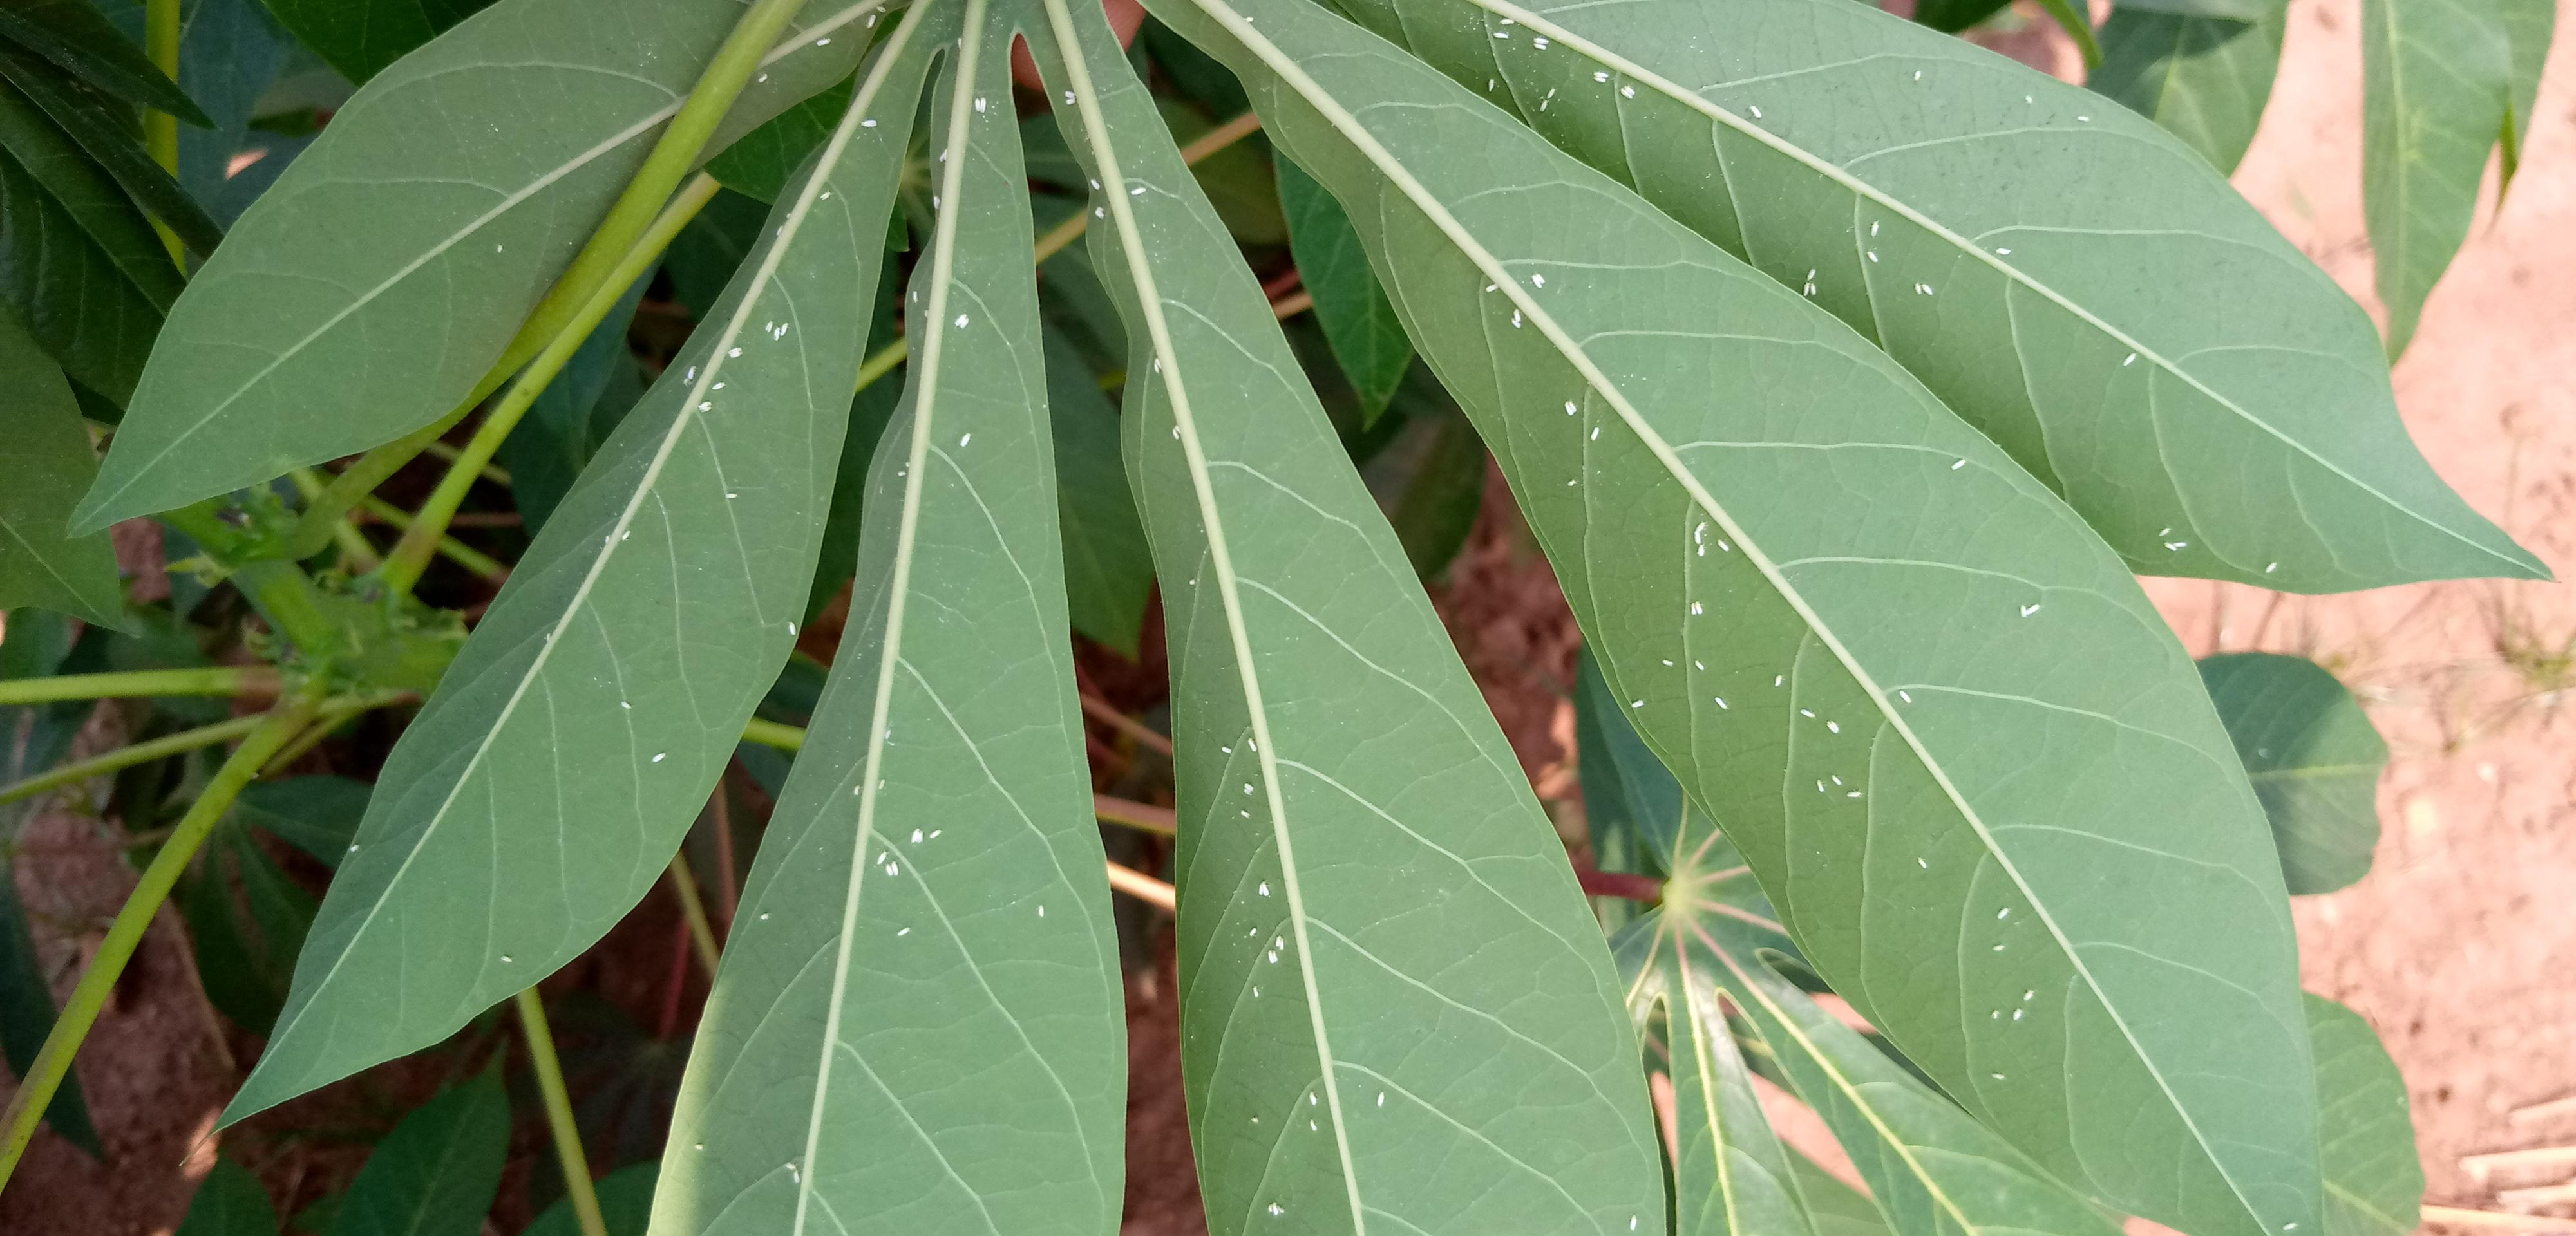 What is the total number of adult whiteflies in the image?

133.